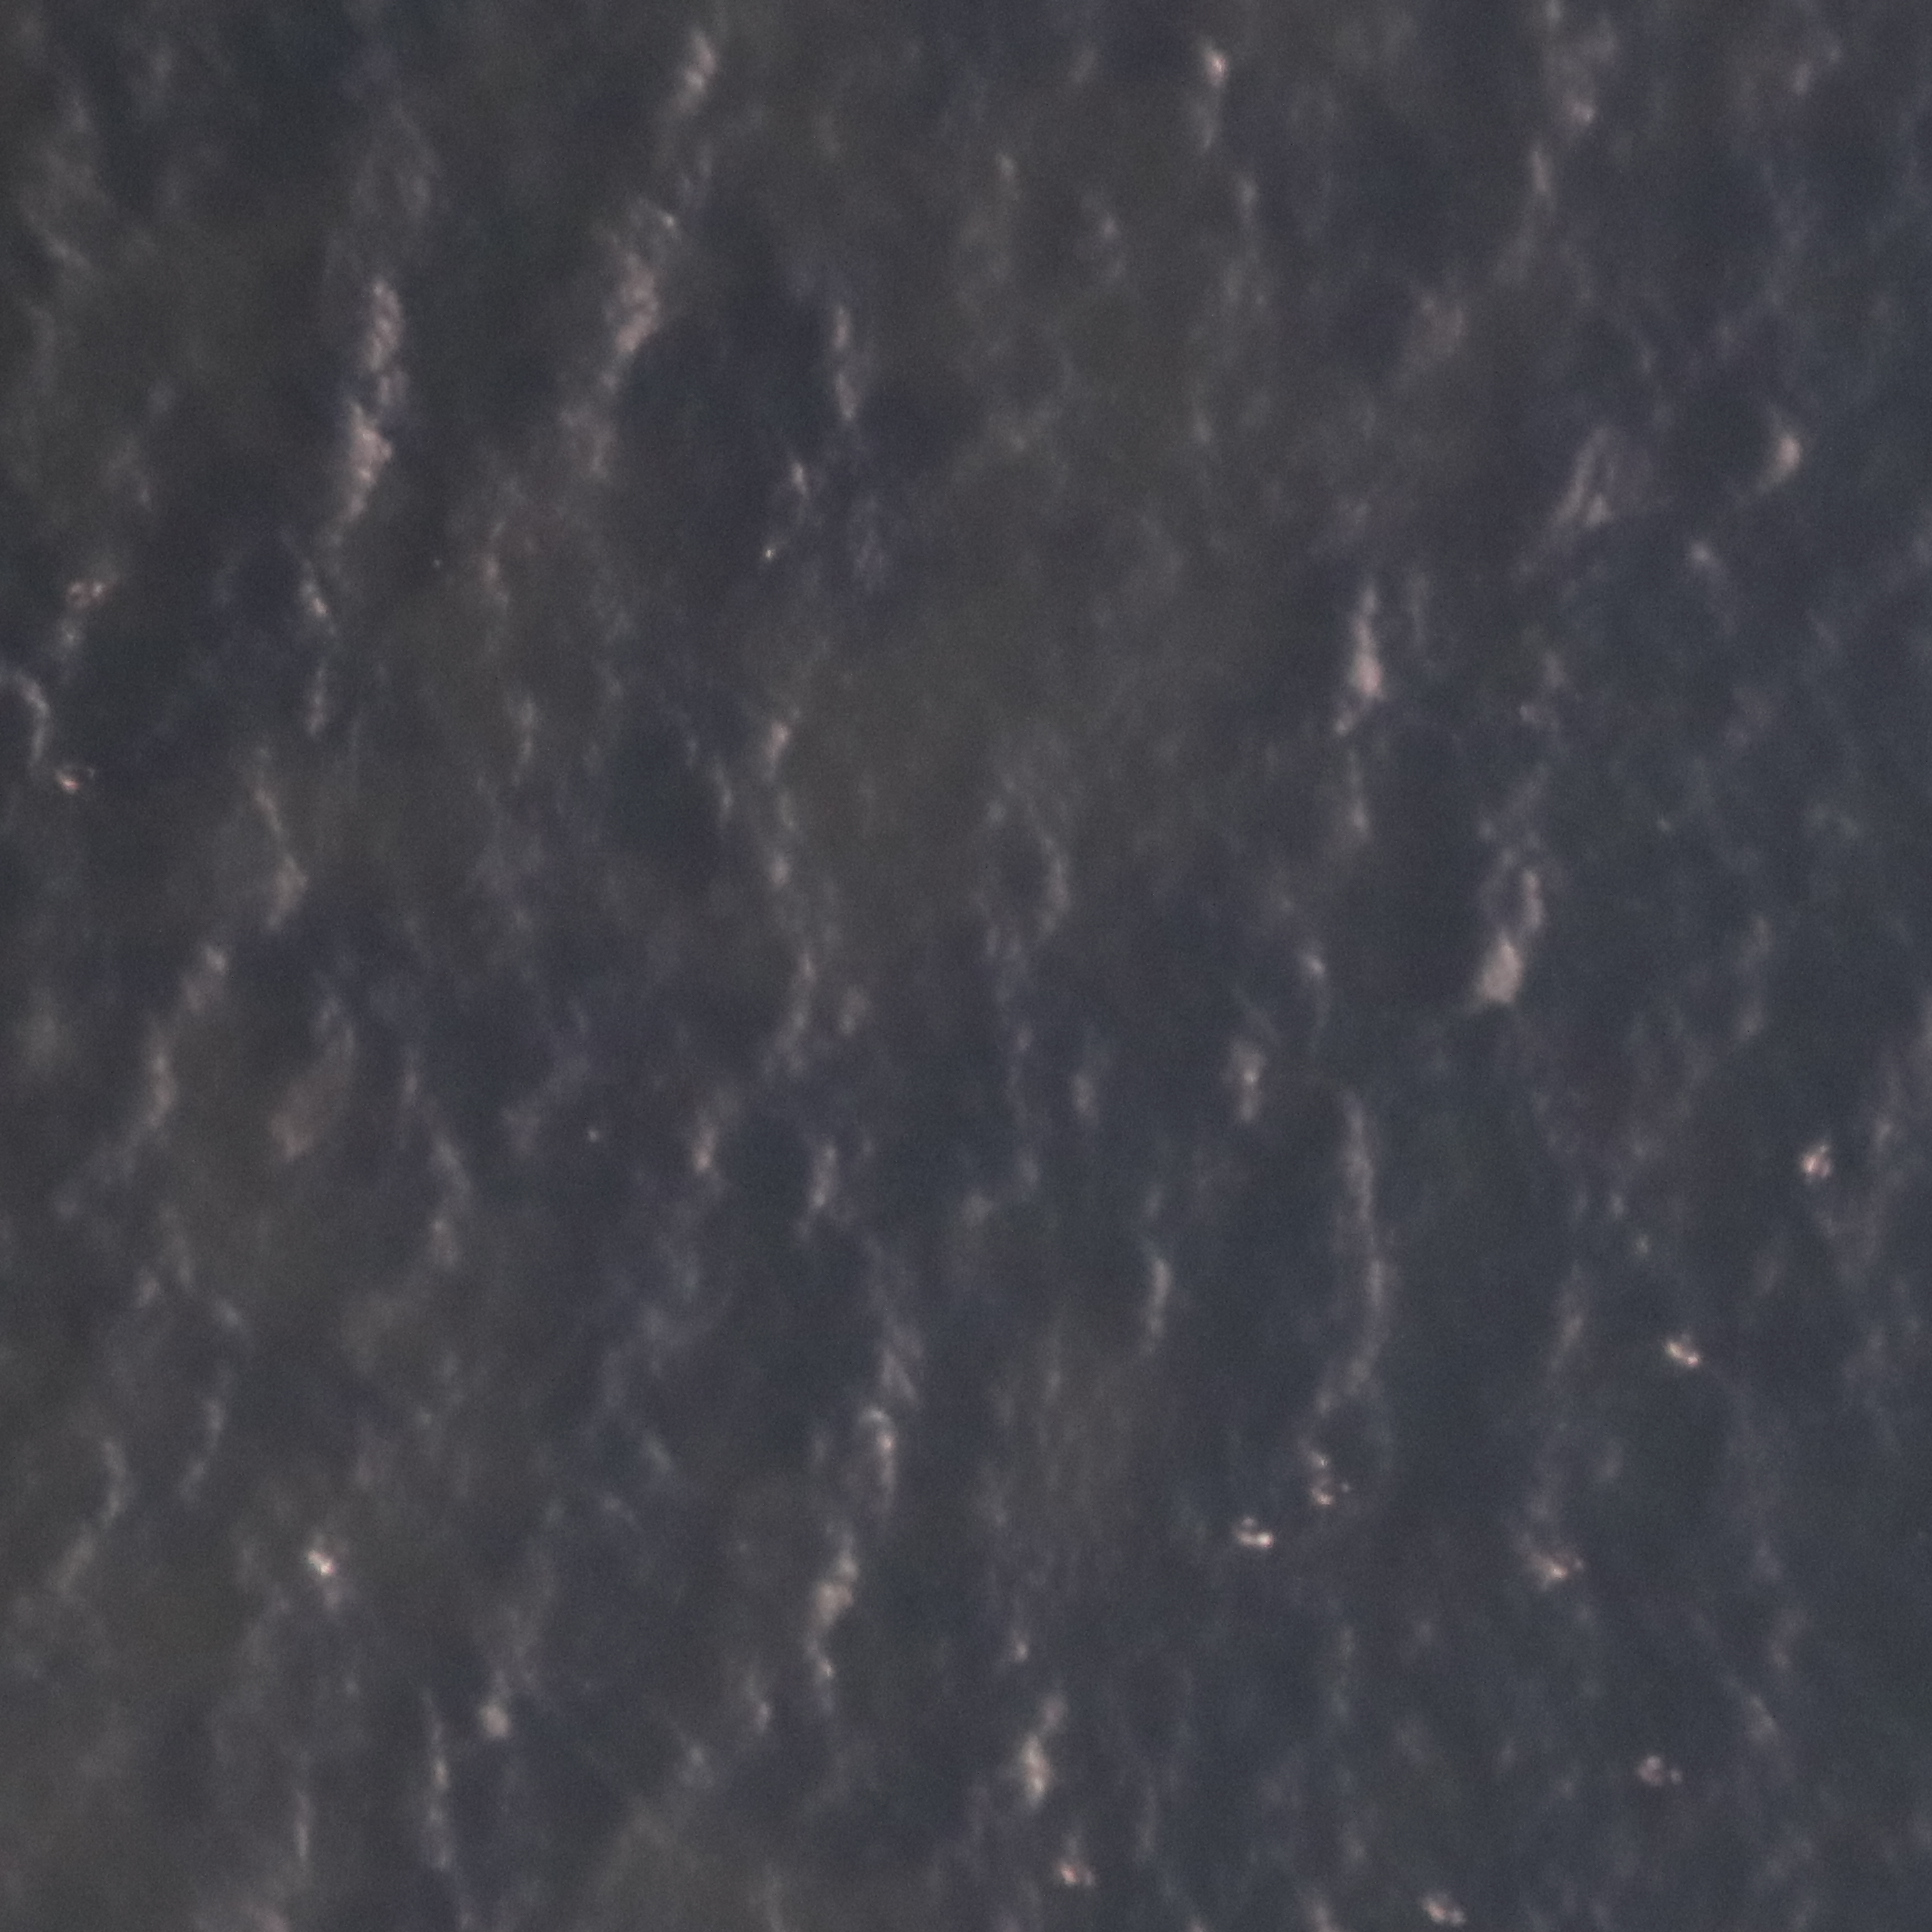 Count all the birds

10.